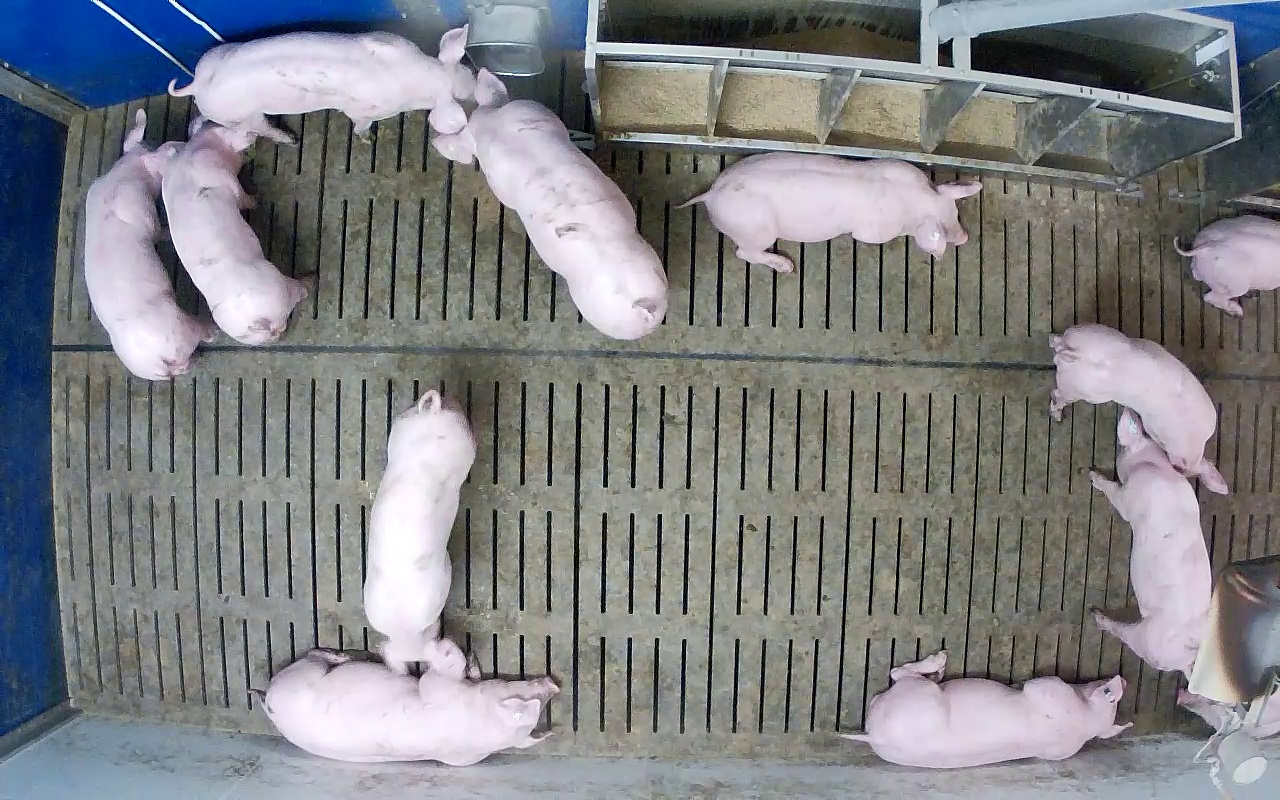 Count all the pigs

12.